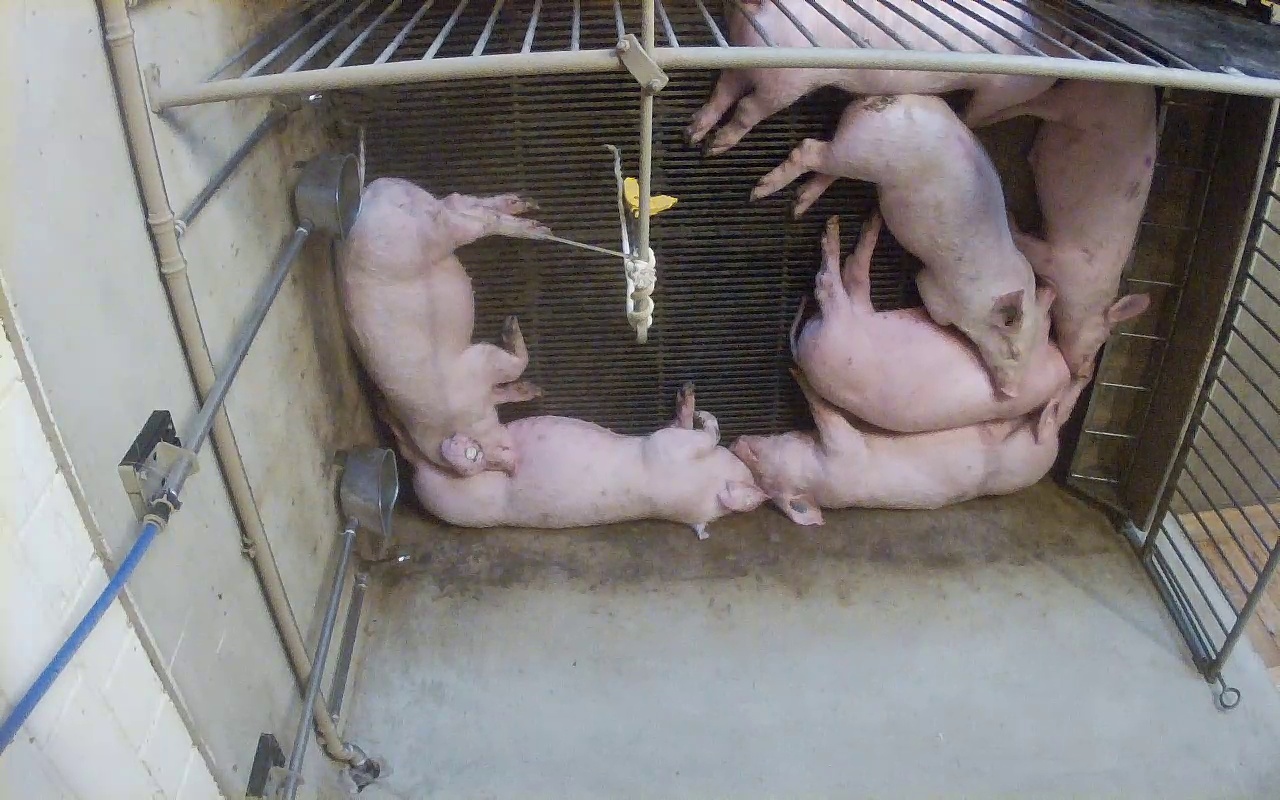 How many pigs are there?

7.